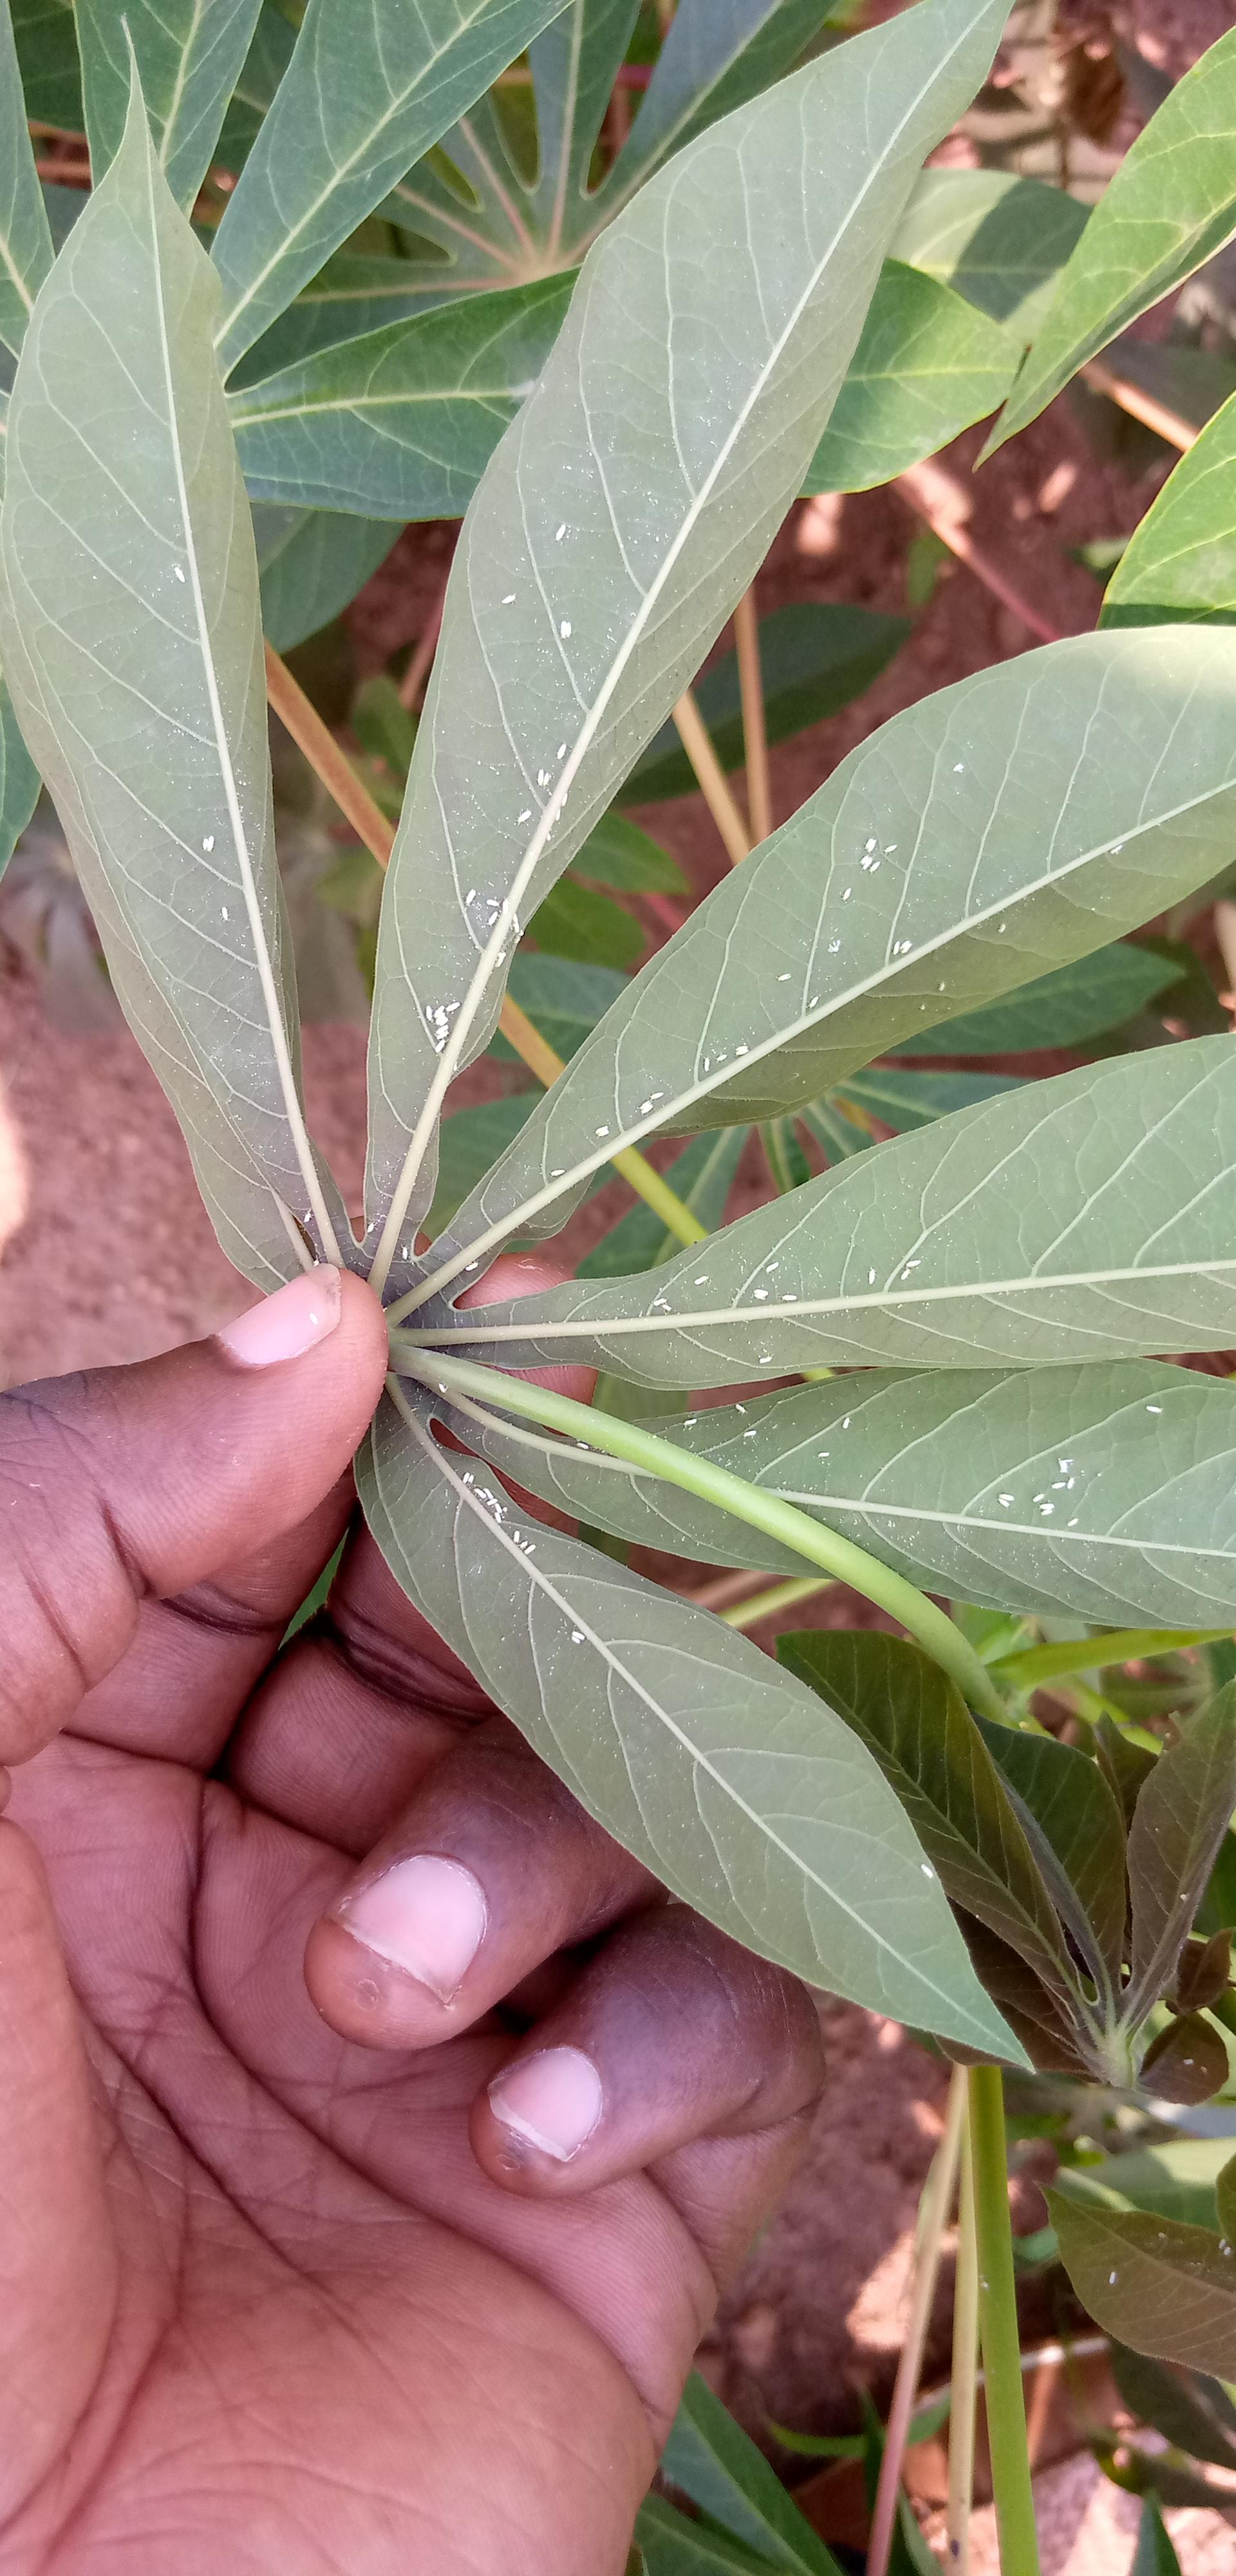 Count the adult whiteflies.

97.